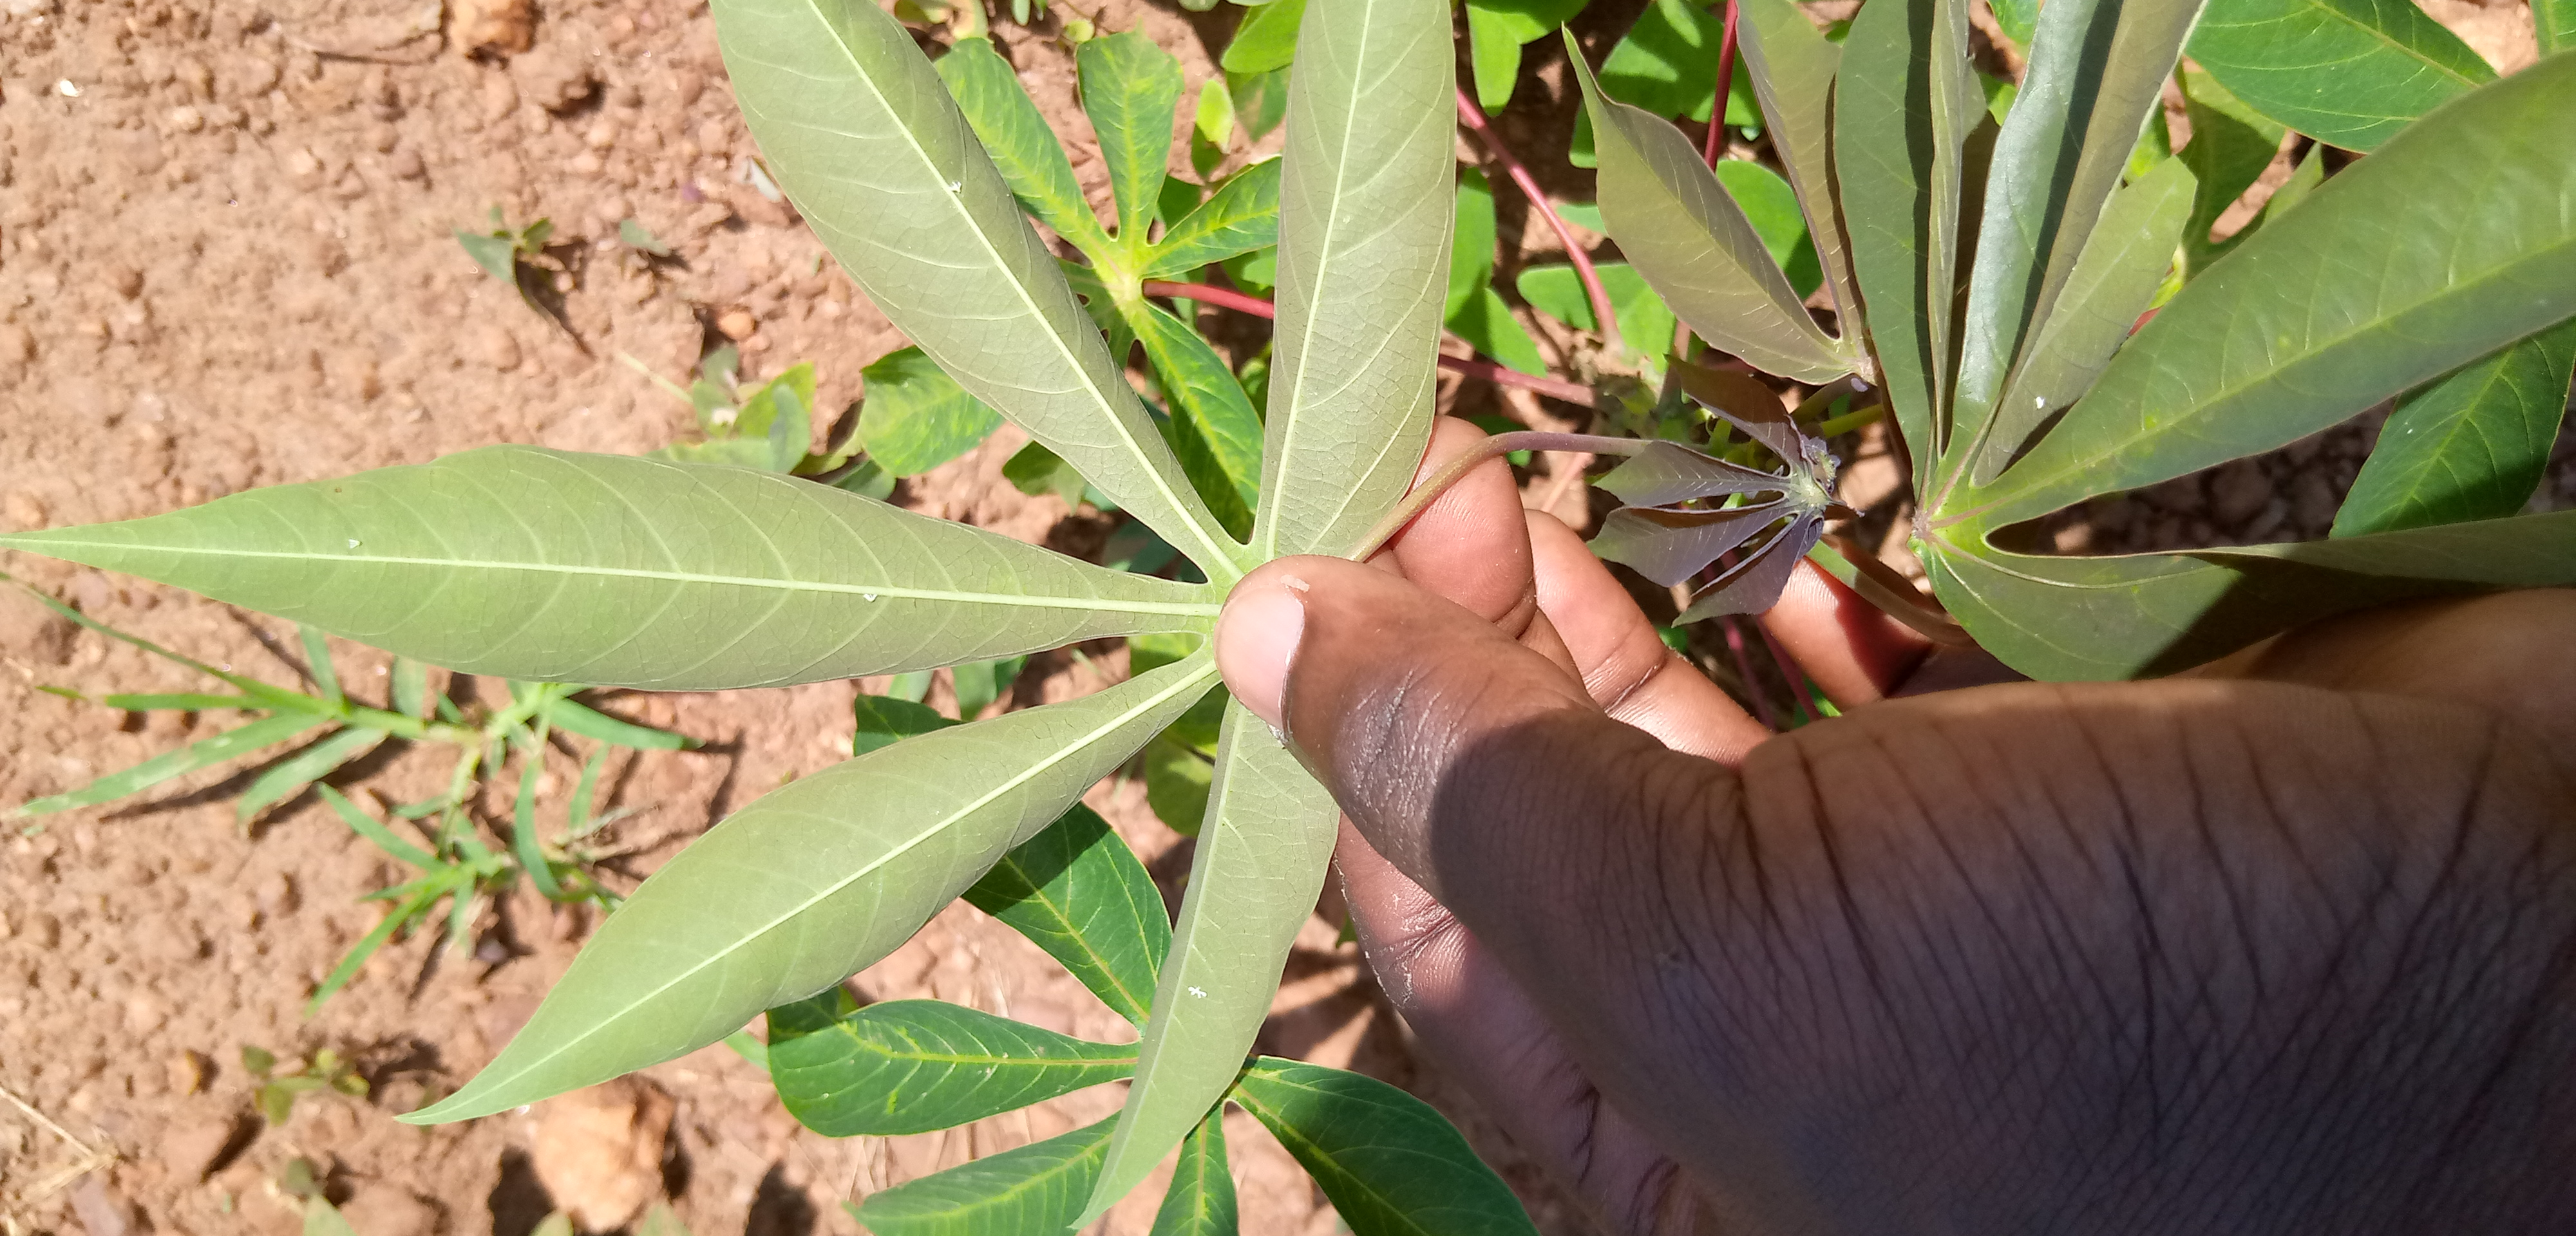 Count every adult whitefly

4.